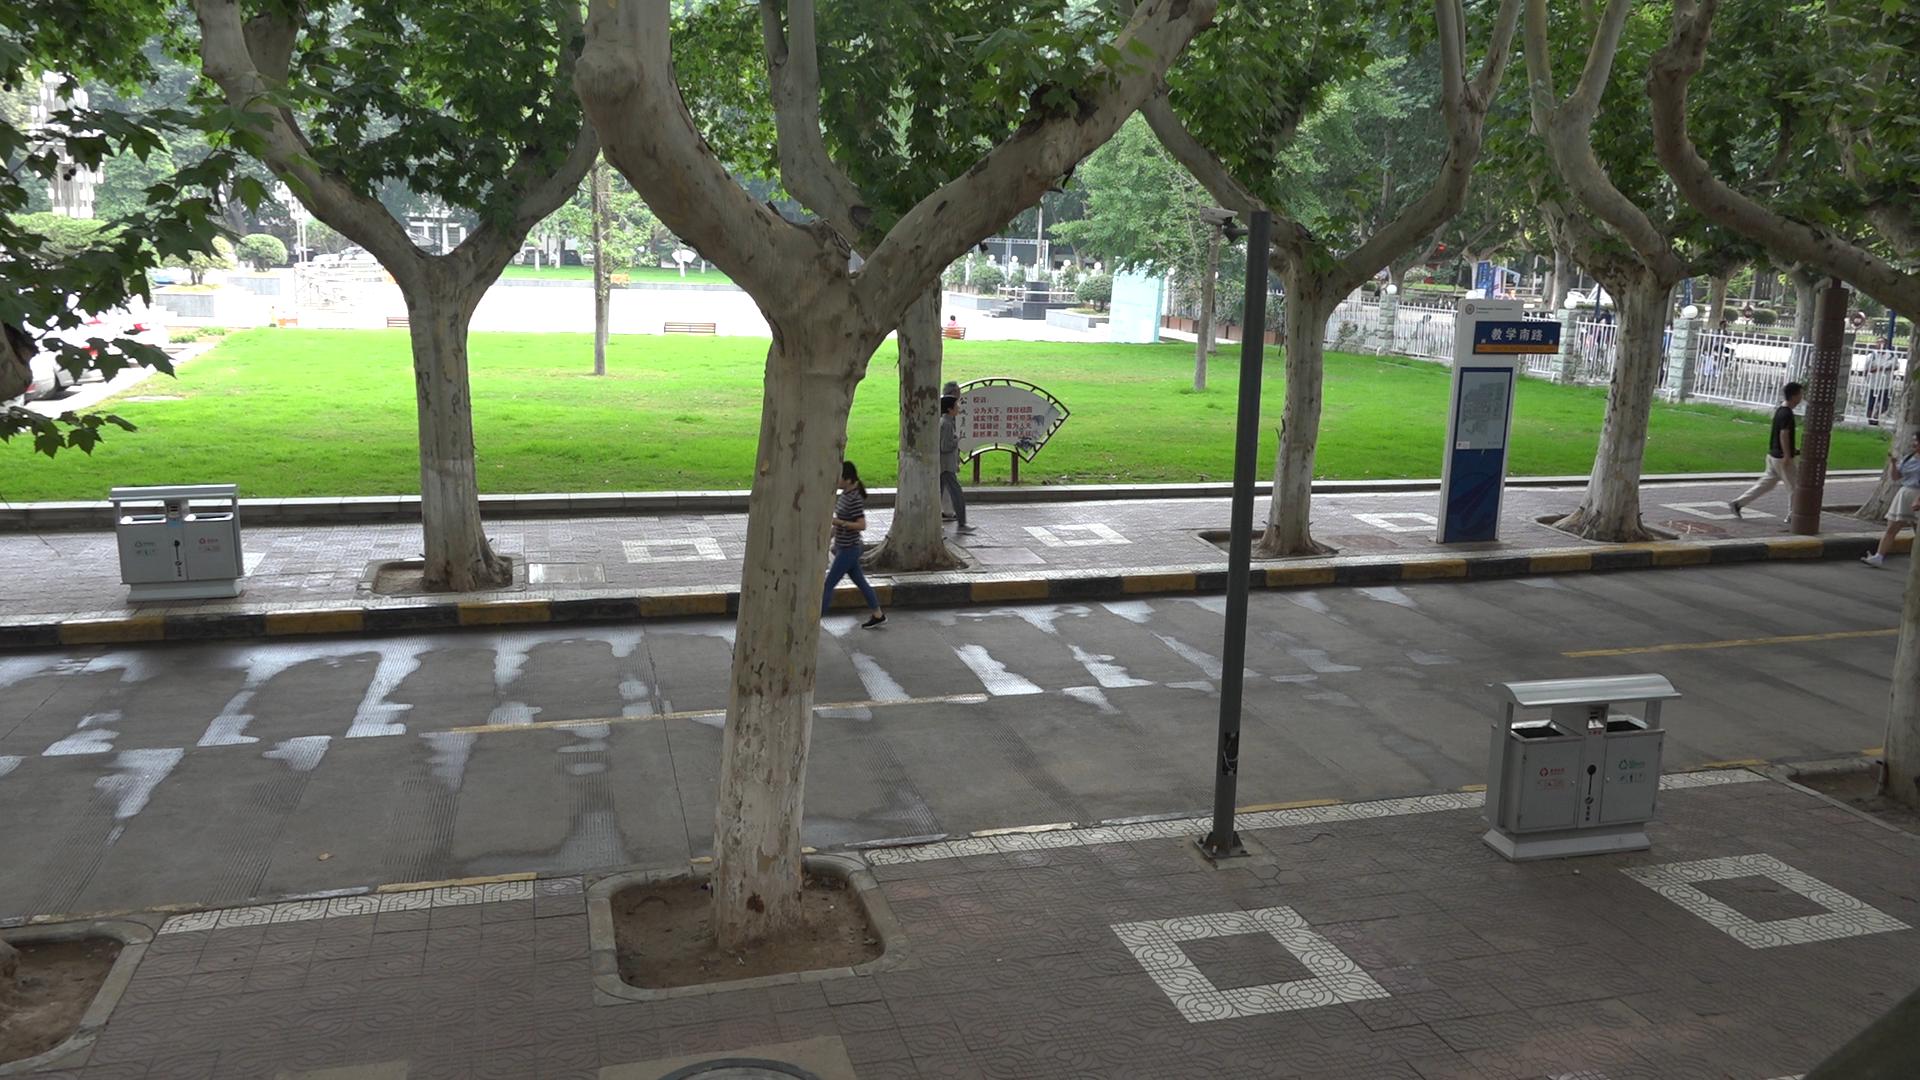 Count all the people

8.